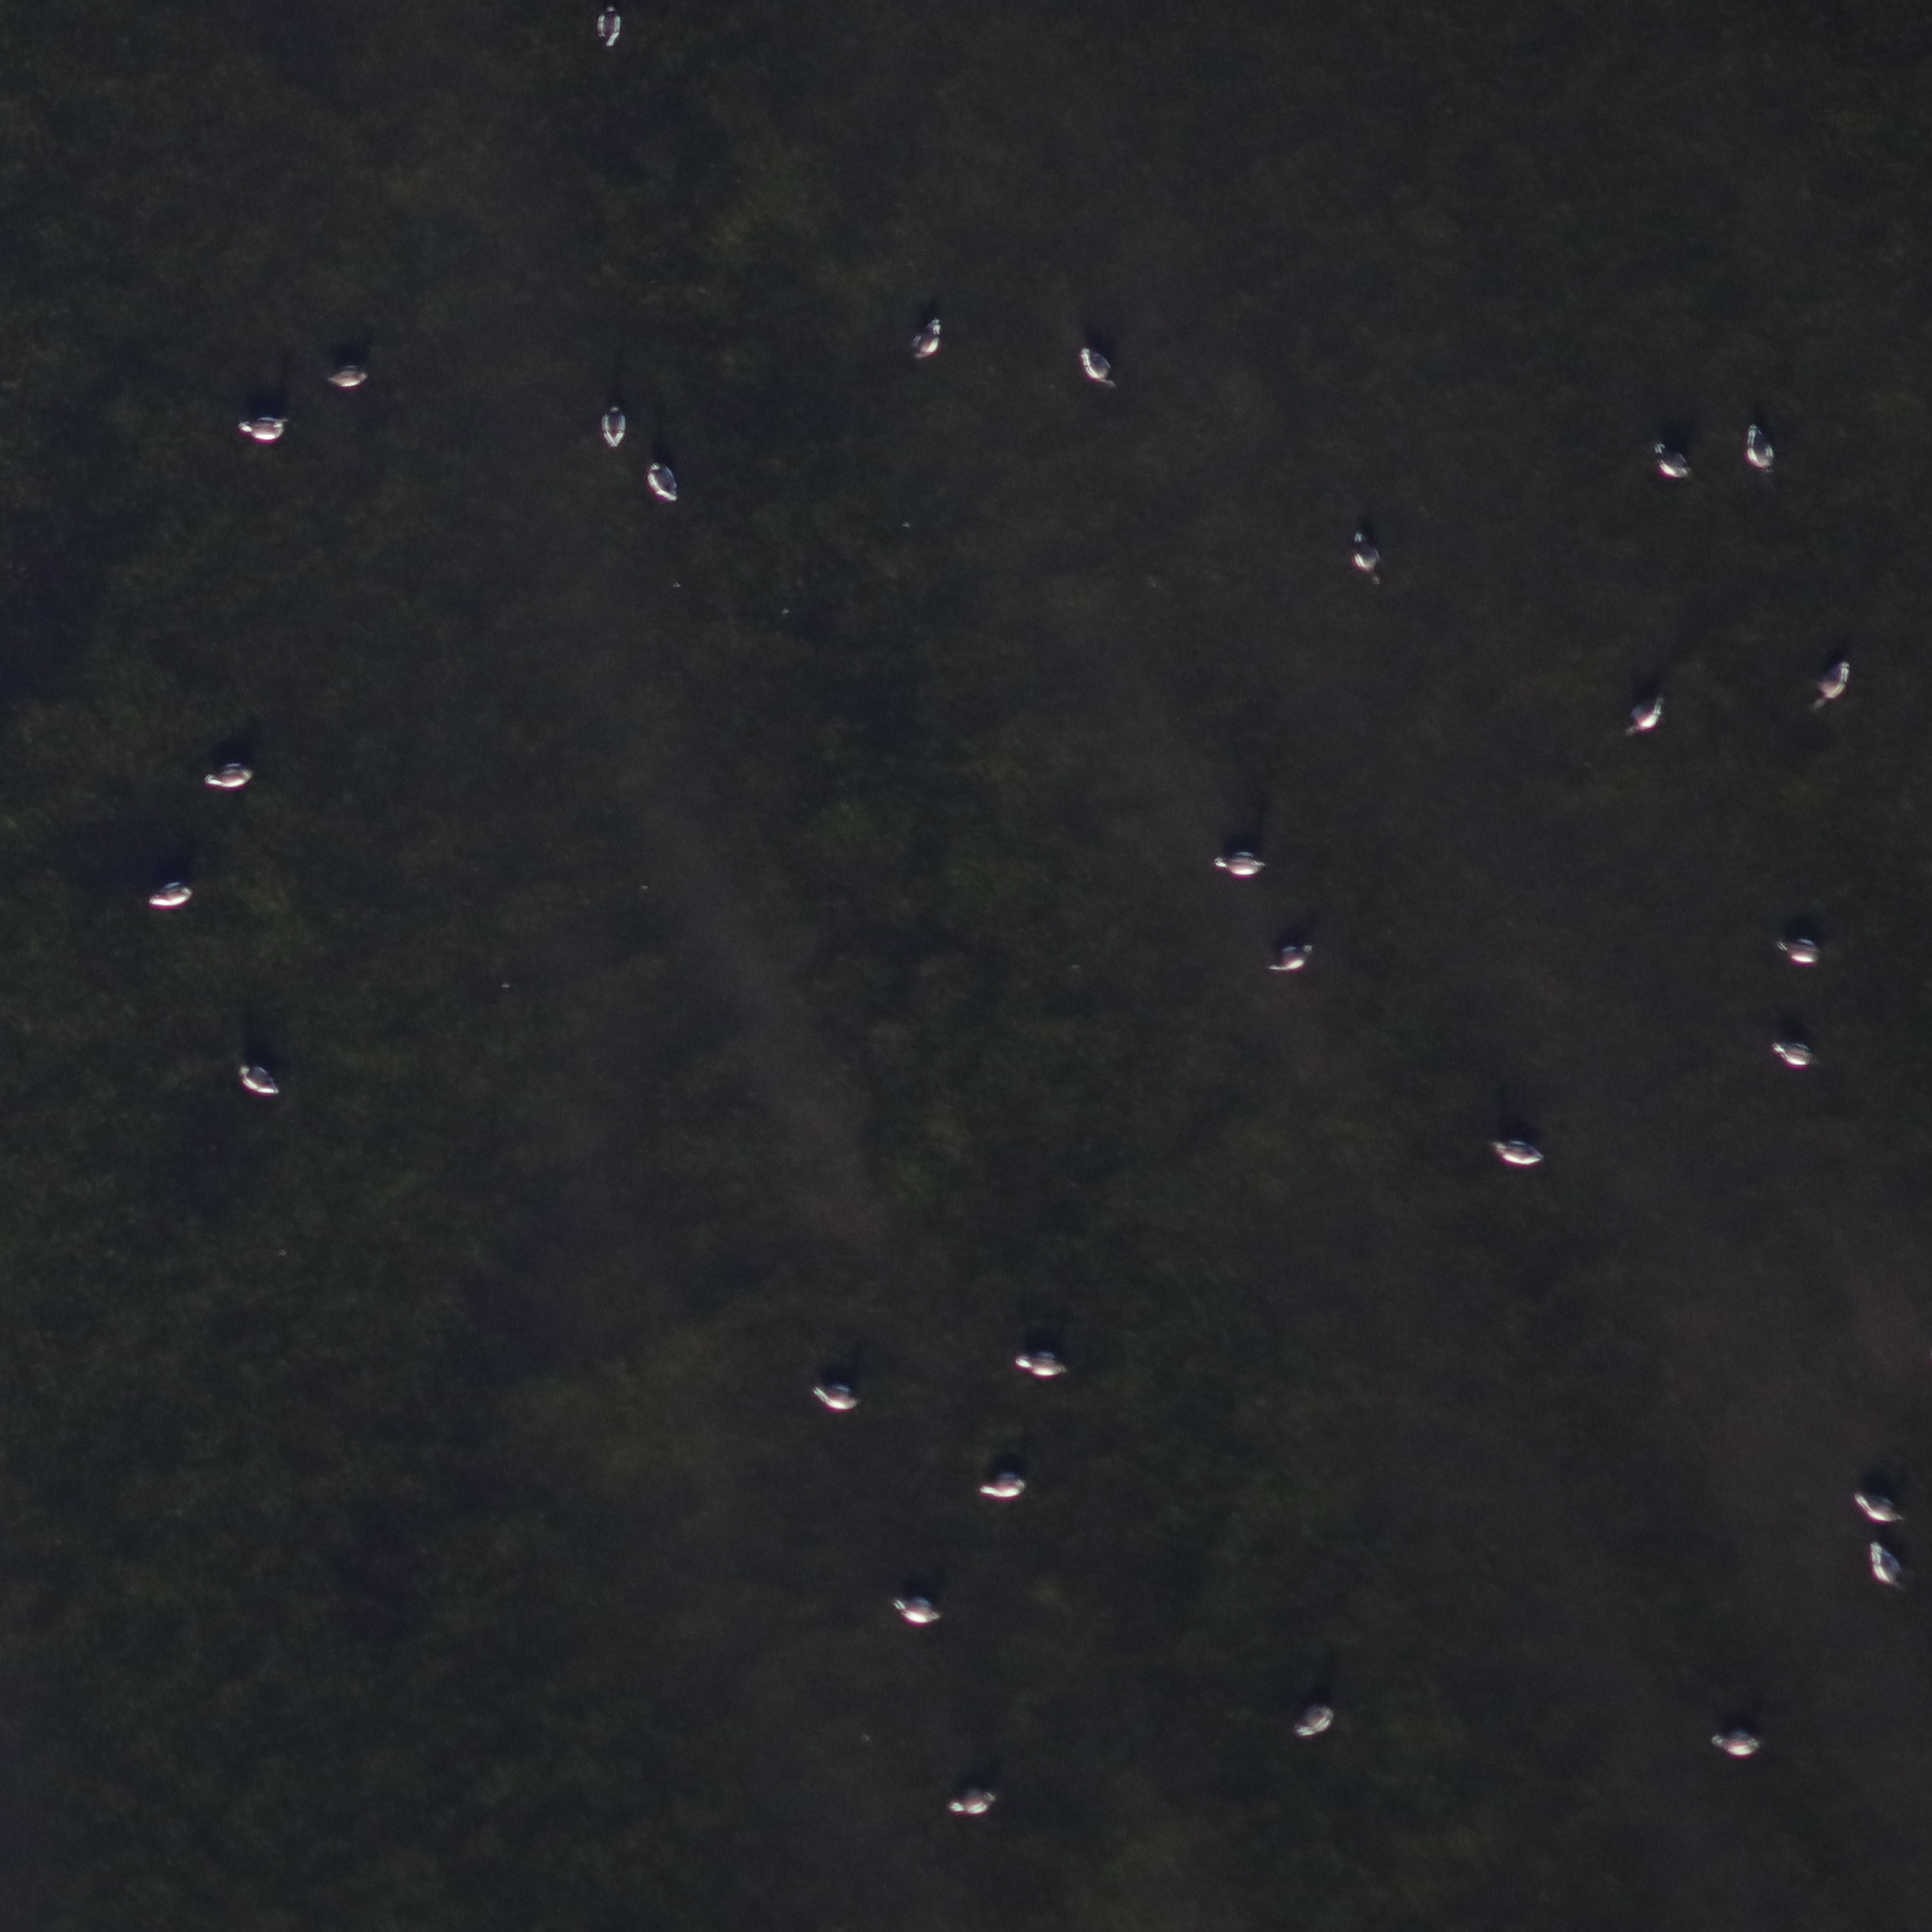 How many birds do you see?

29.